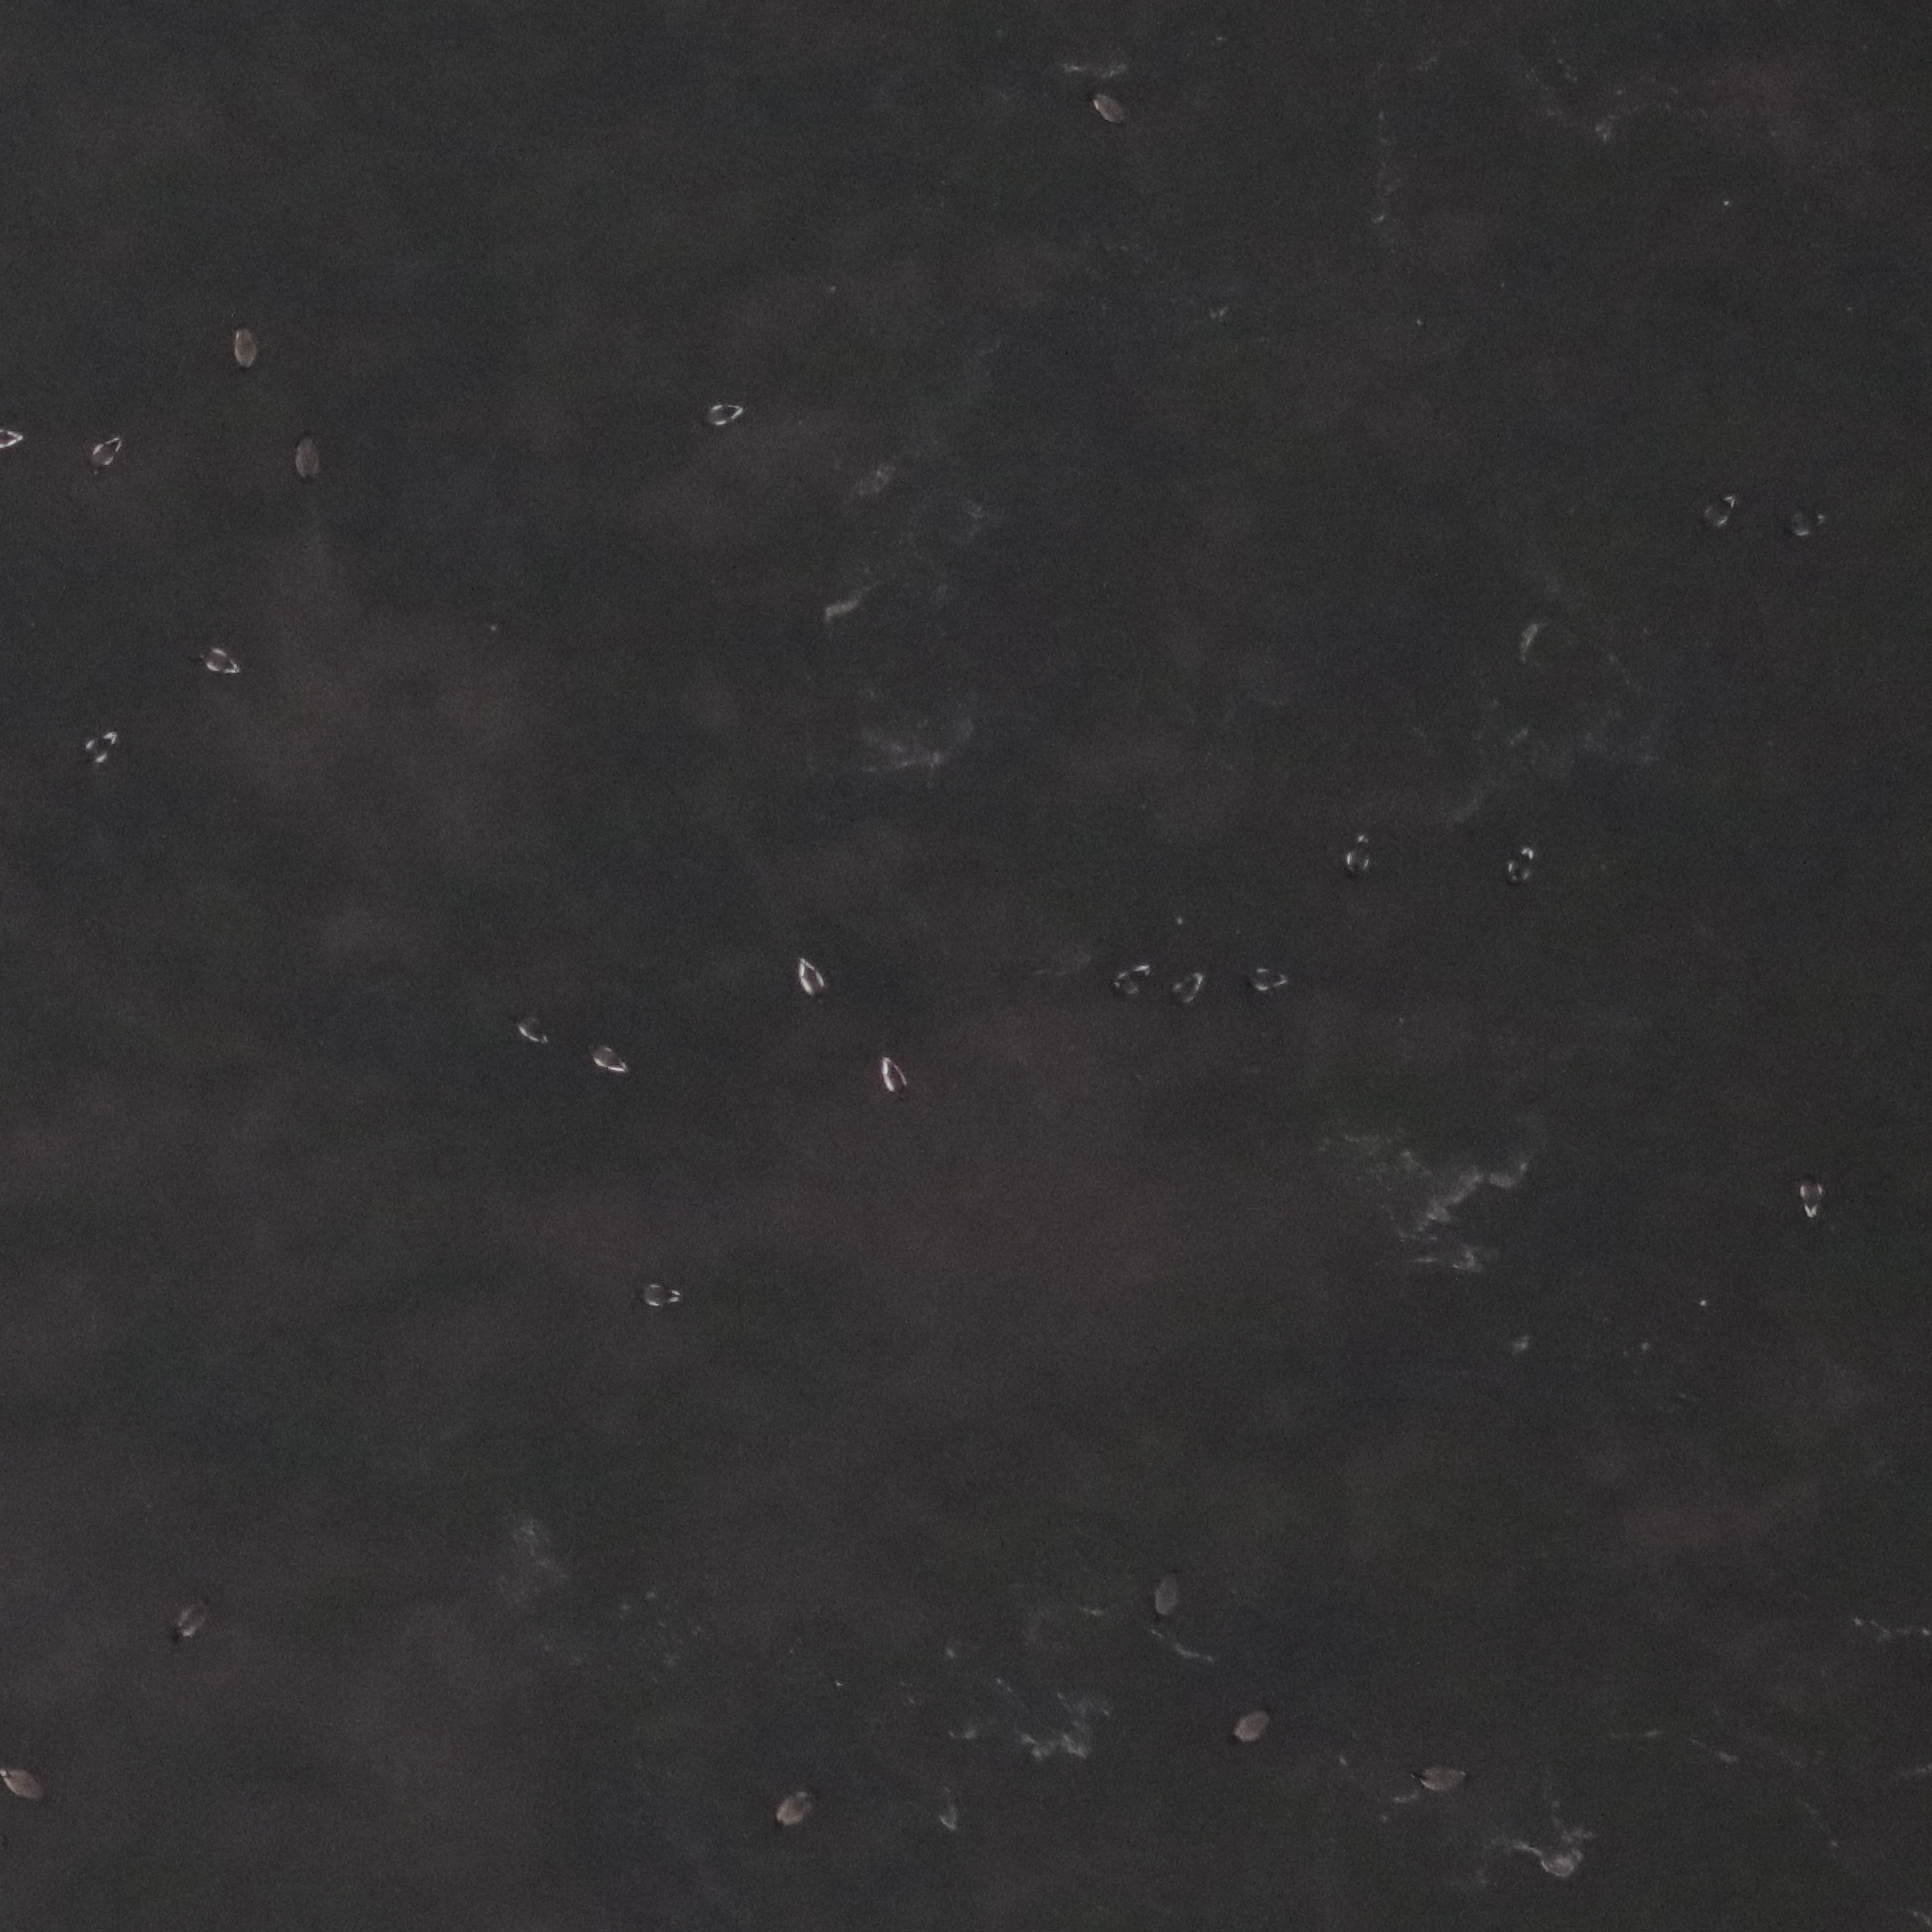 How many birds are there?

27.